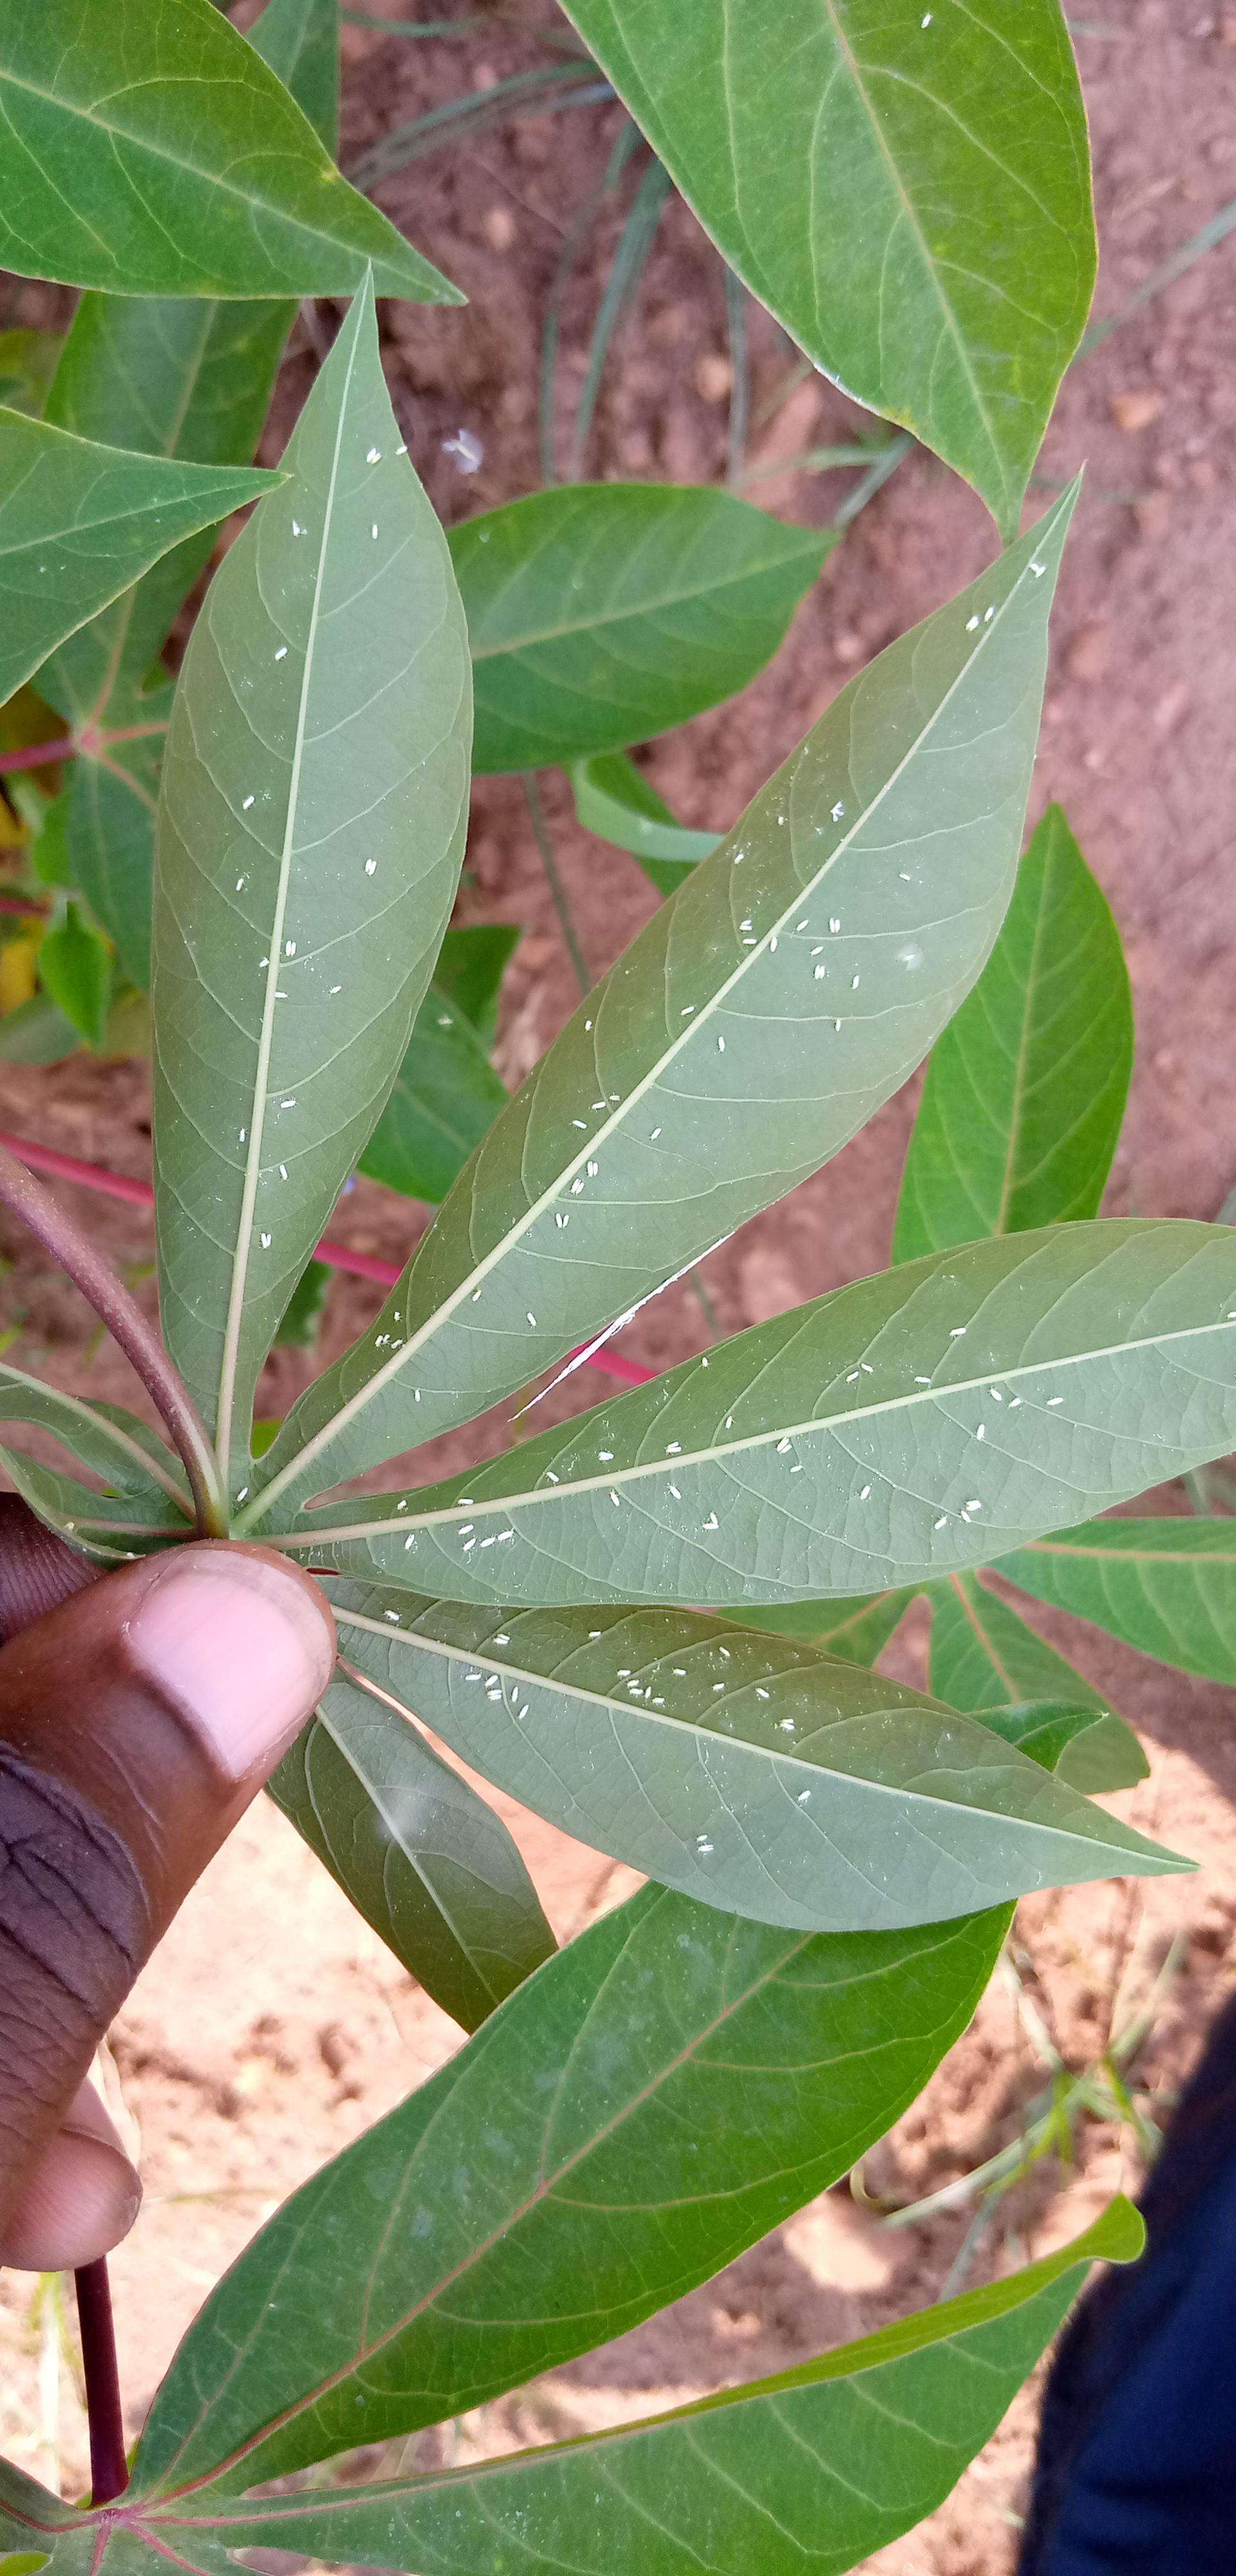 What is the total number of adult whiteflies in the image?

122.